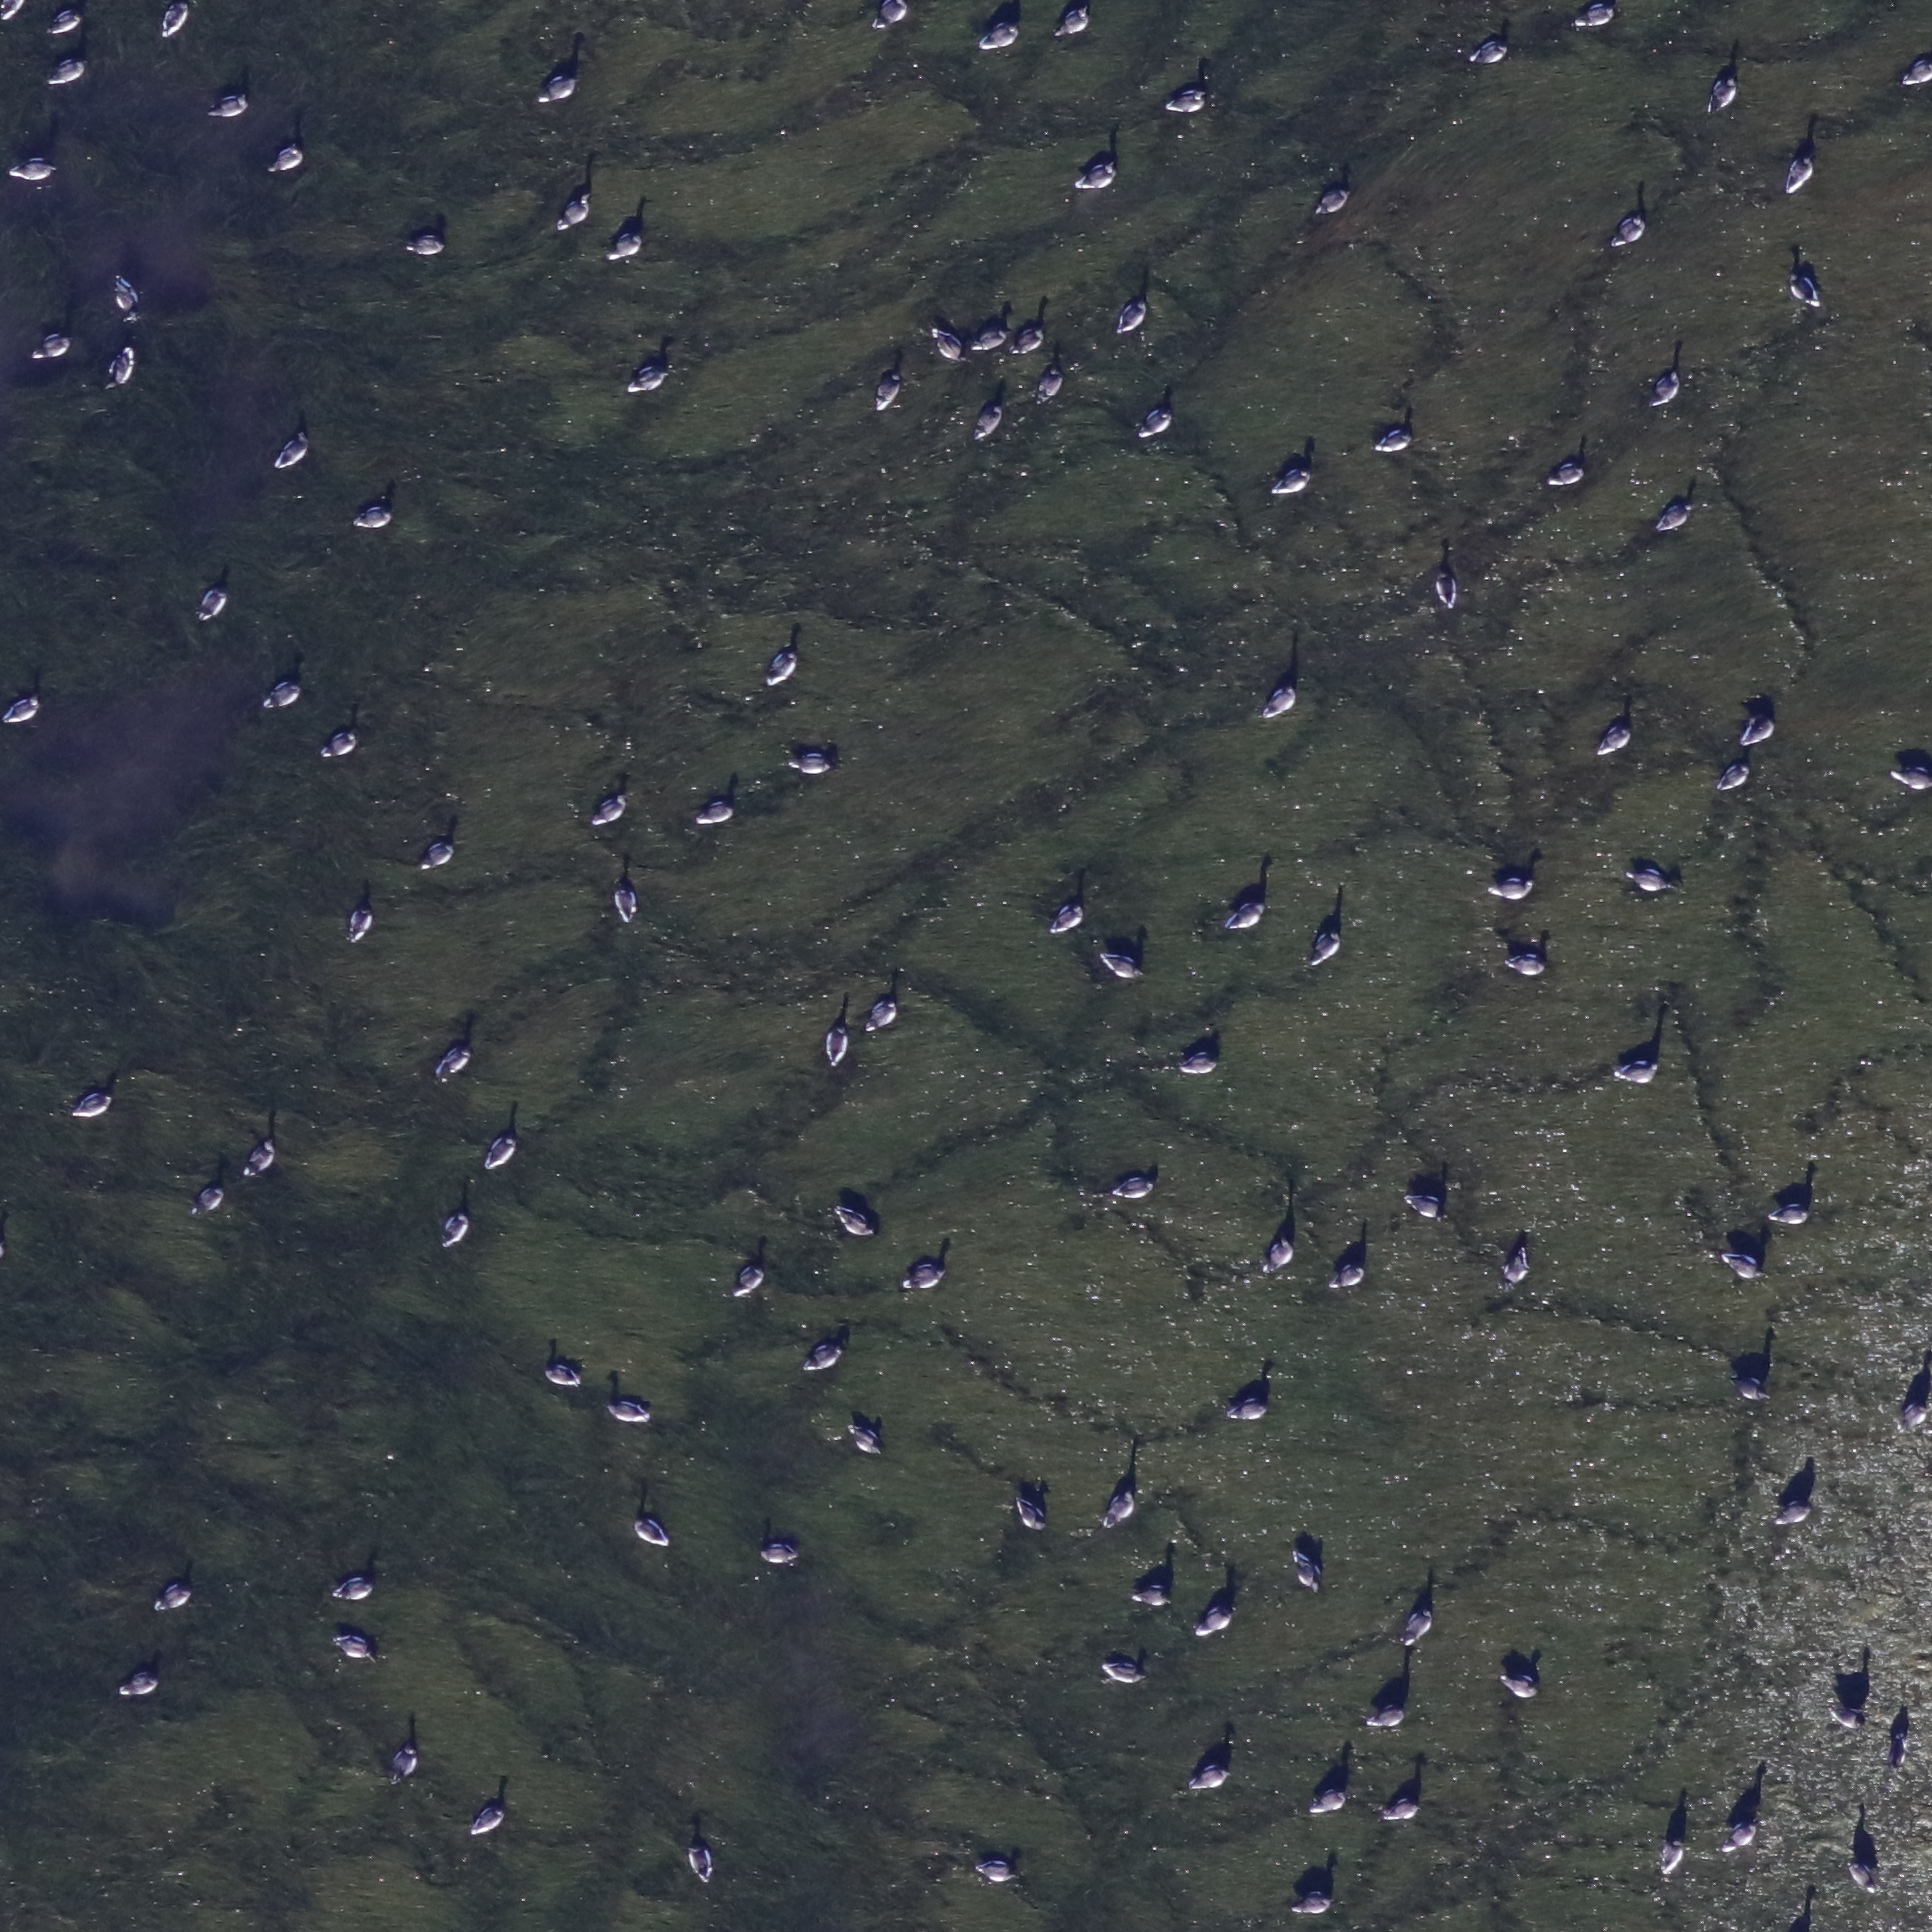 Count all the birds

123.